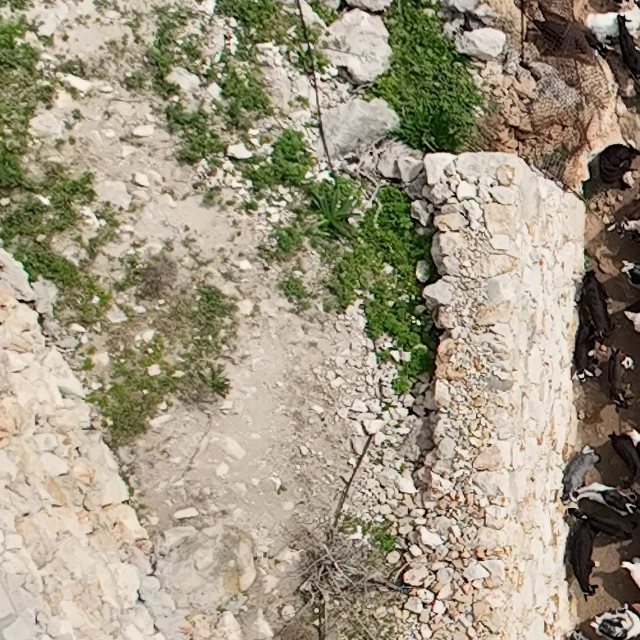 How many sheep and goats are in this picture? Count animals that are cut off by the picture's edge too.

21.